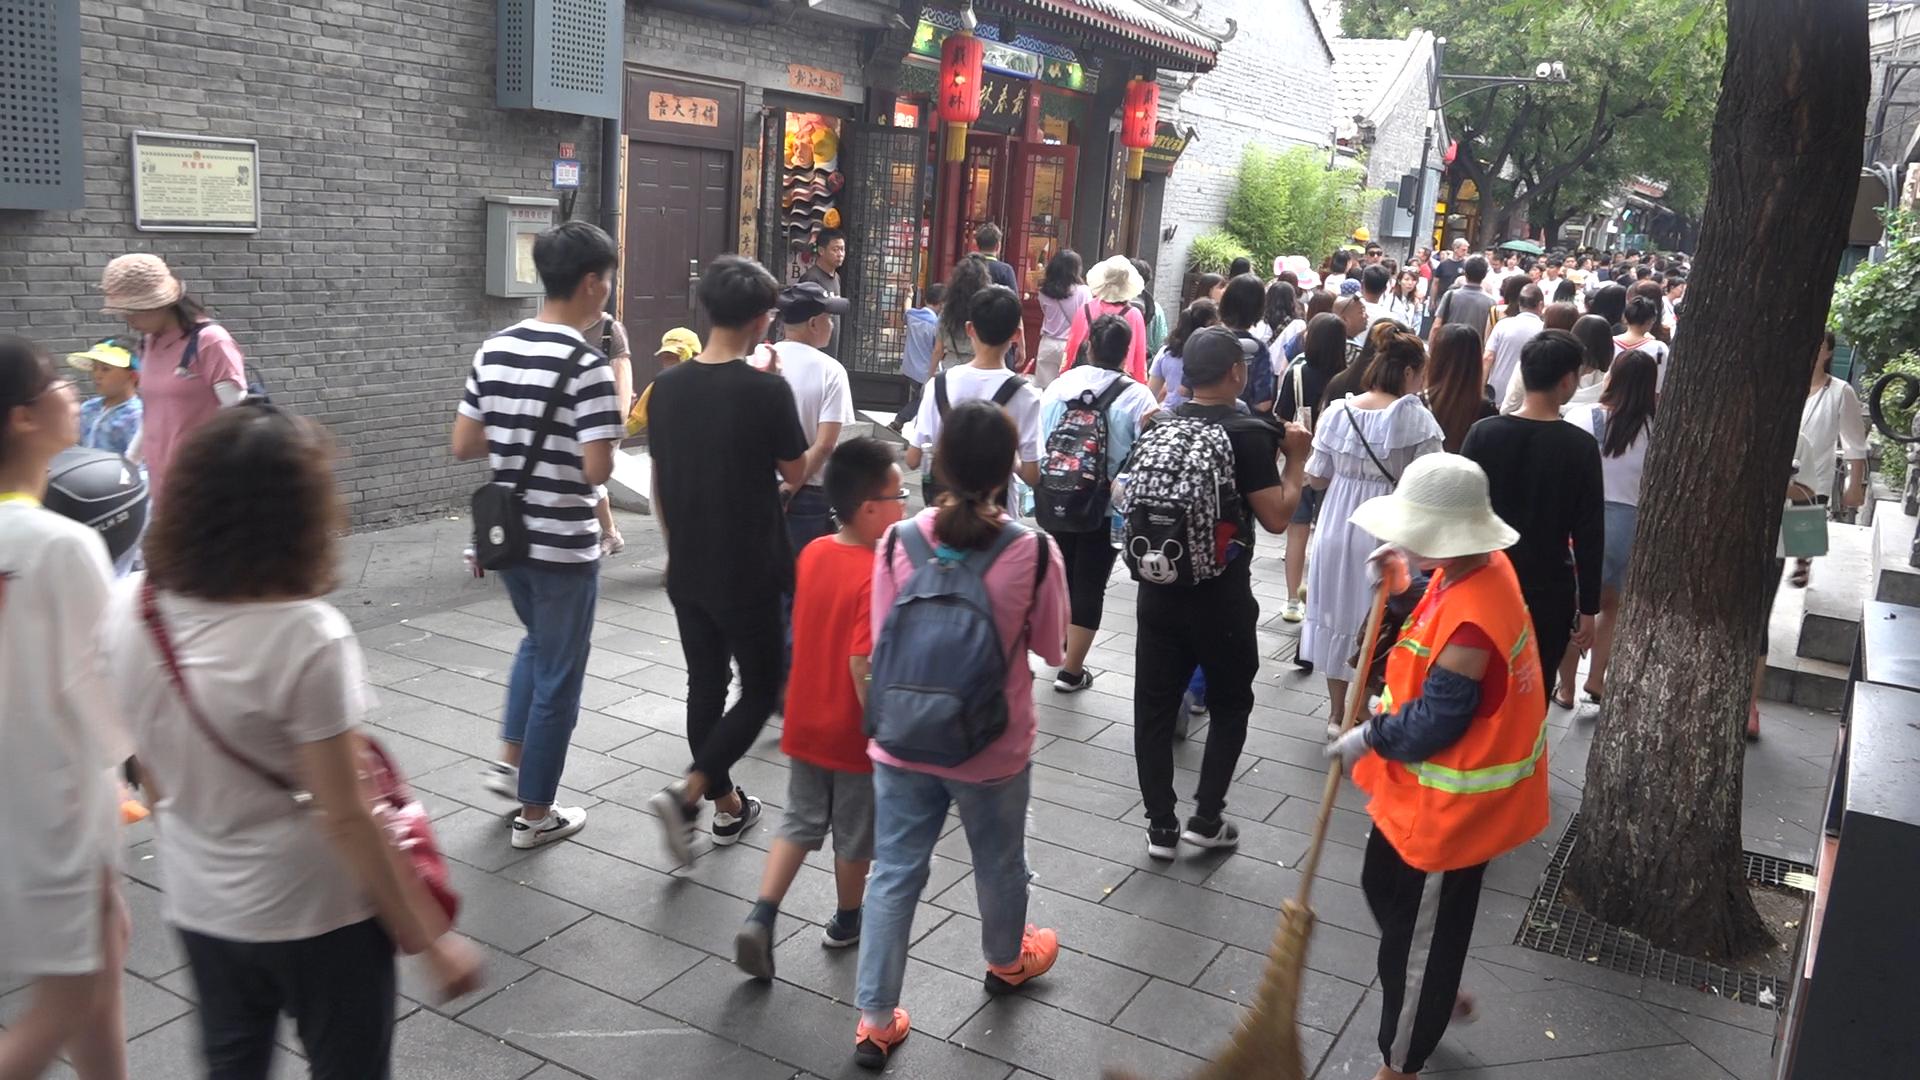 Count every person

98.